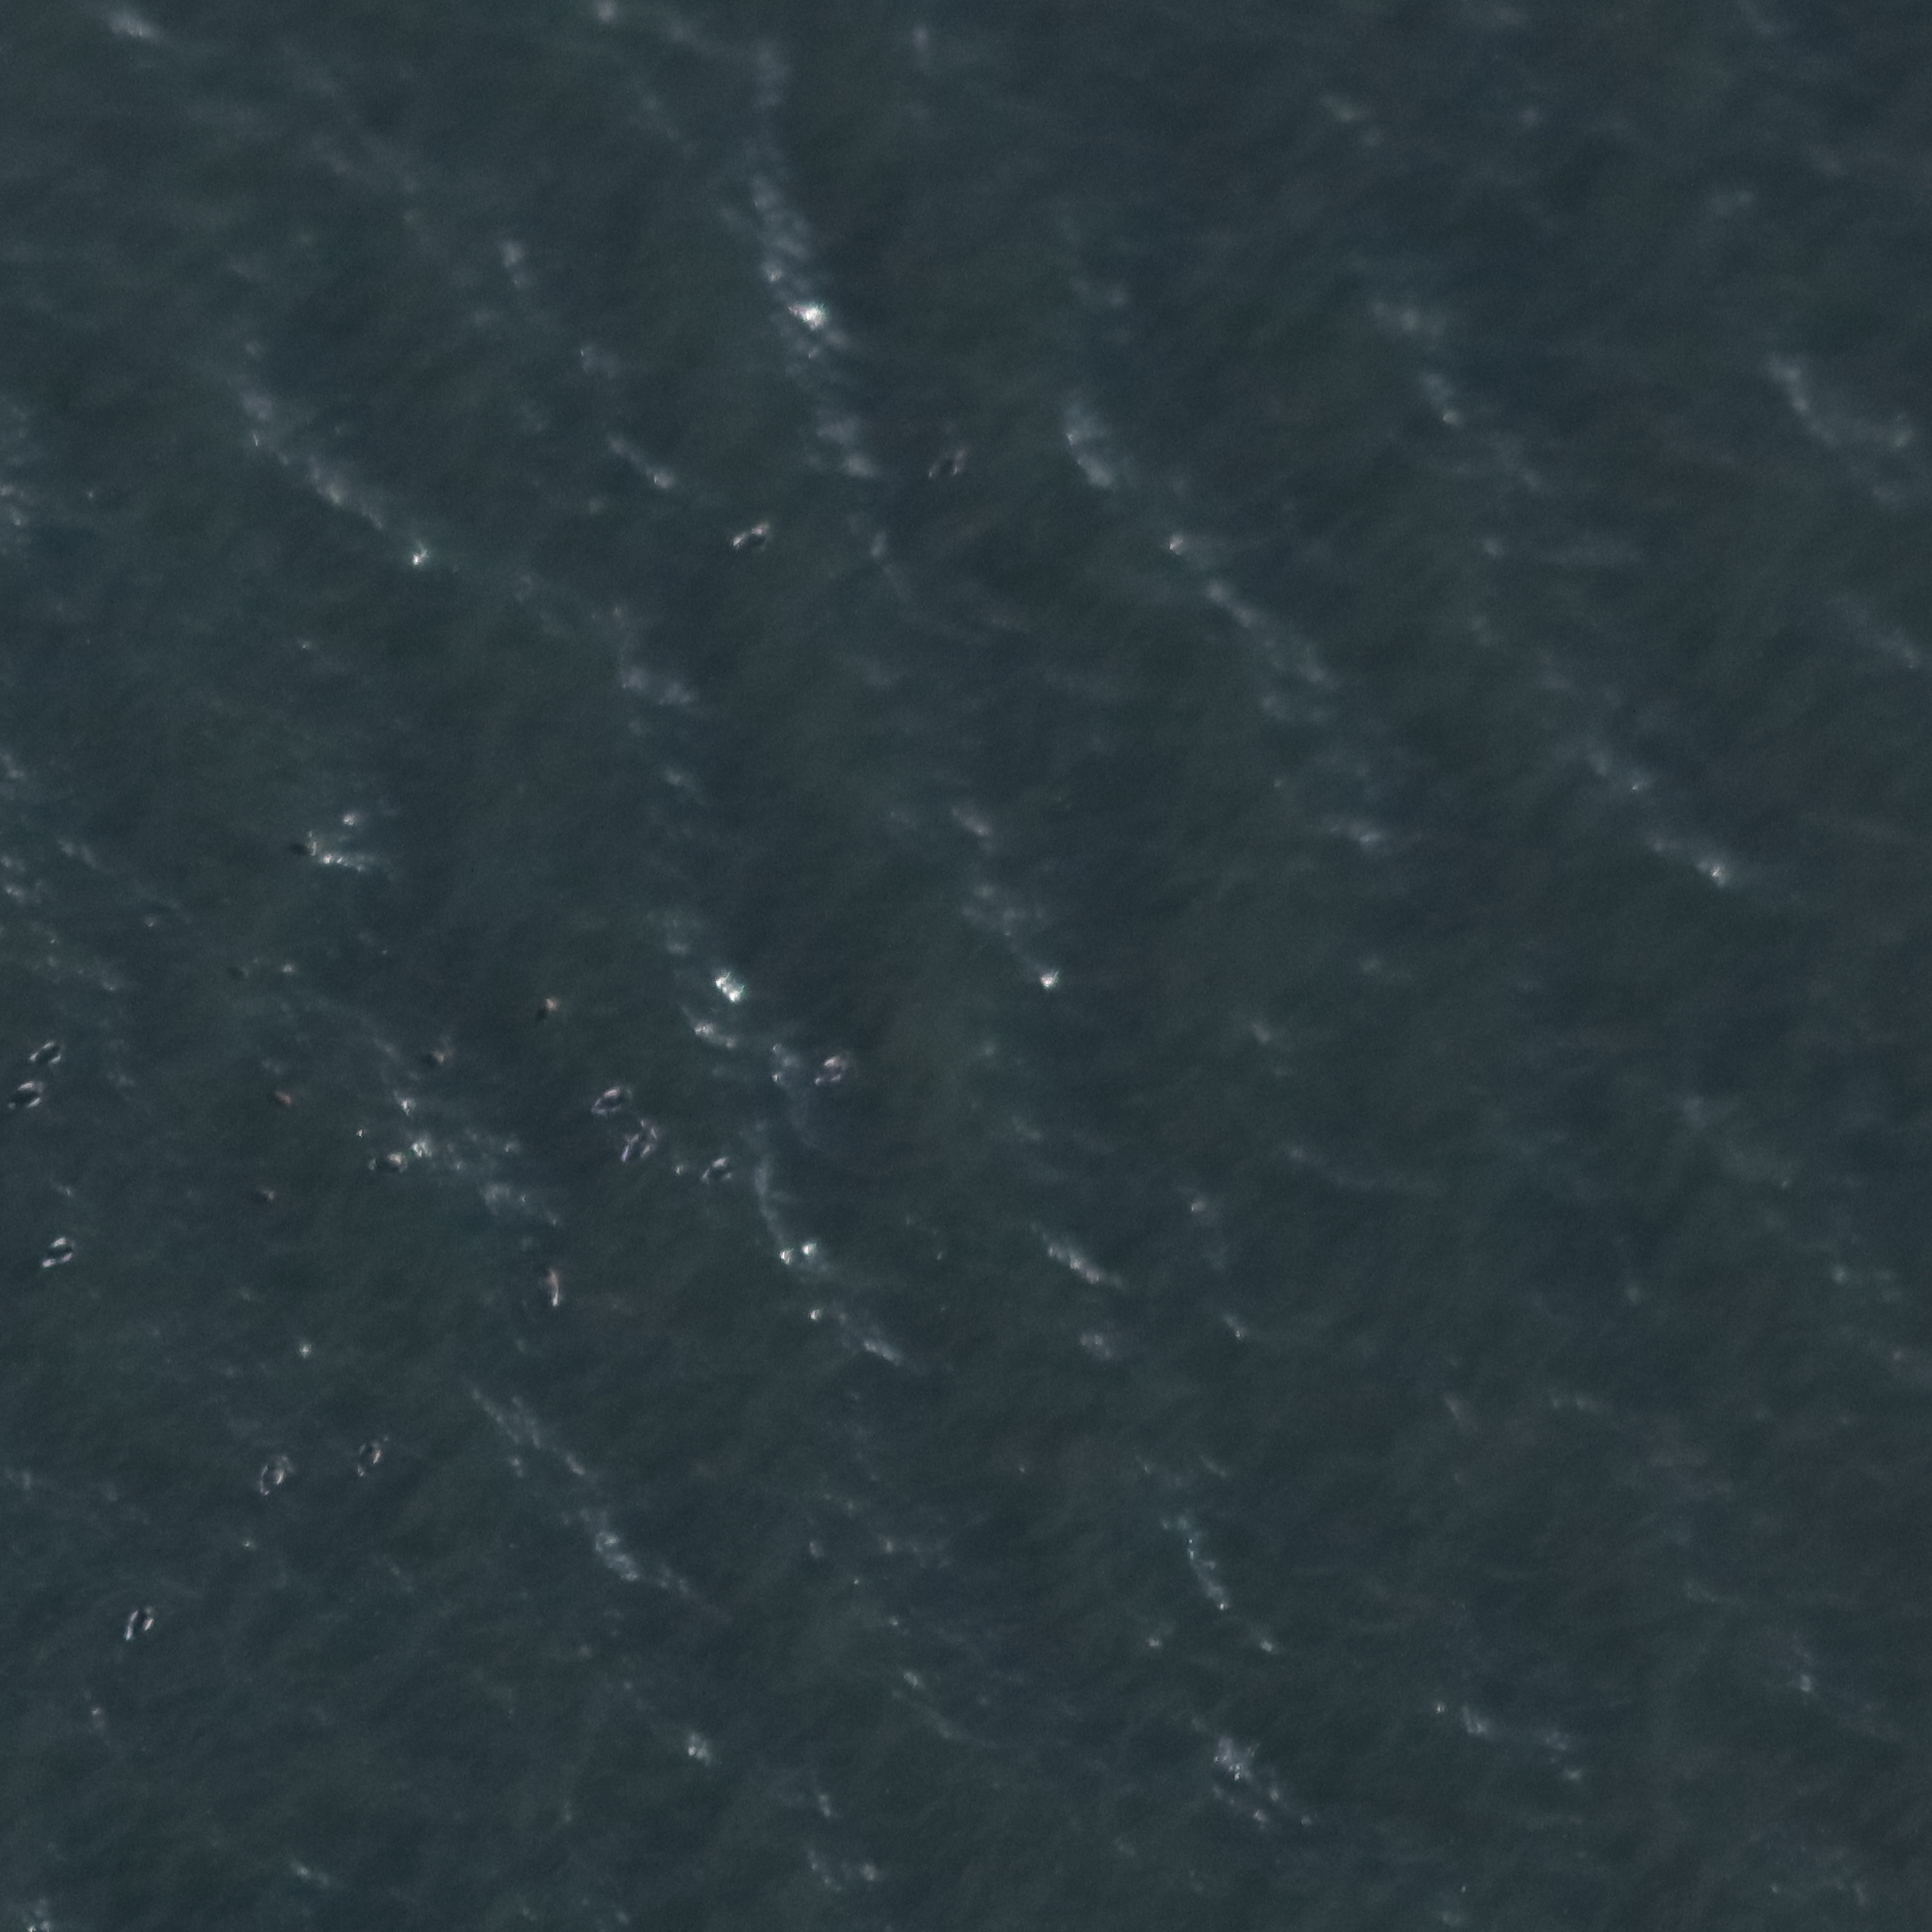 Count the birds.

20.